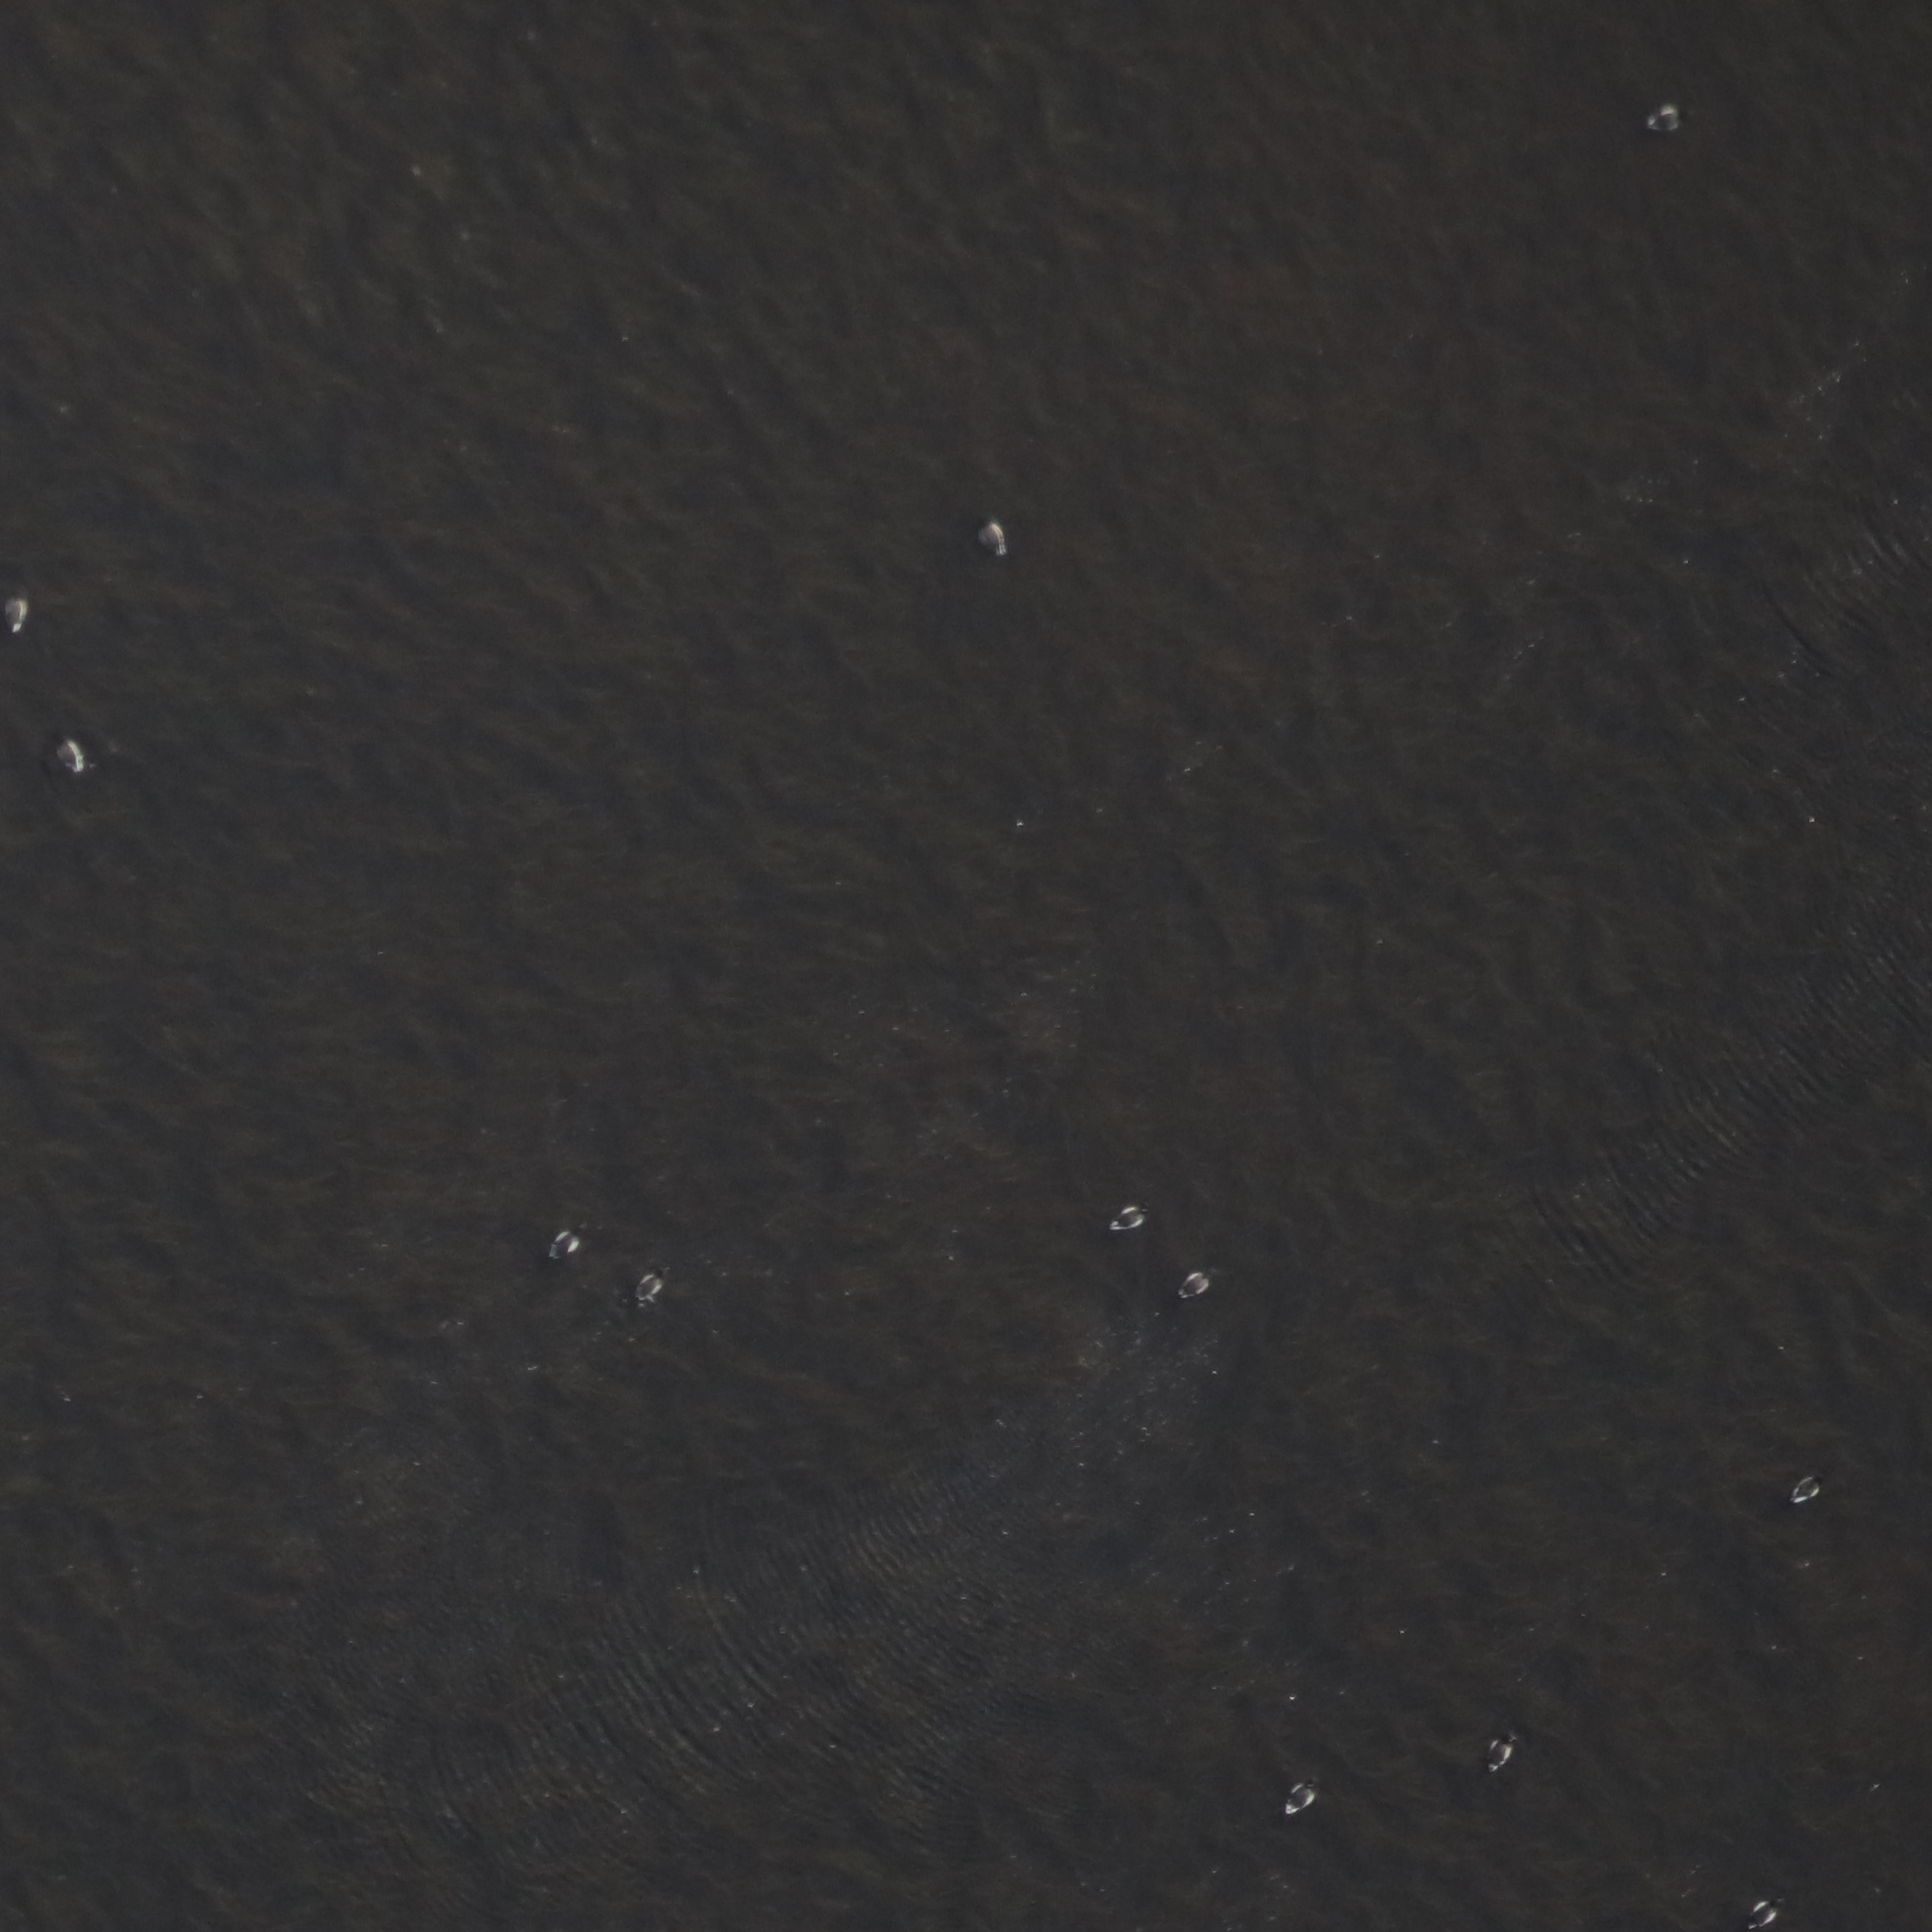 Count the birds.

12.